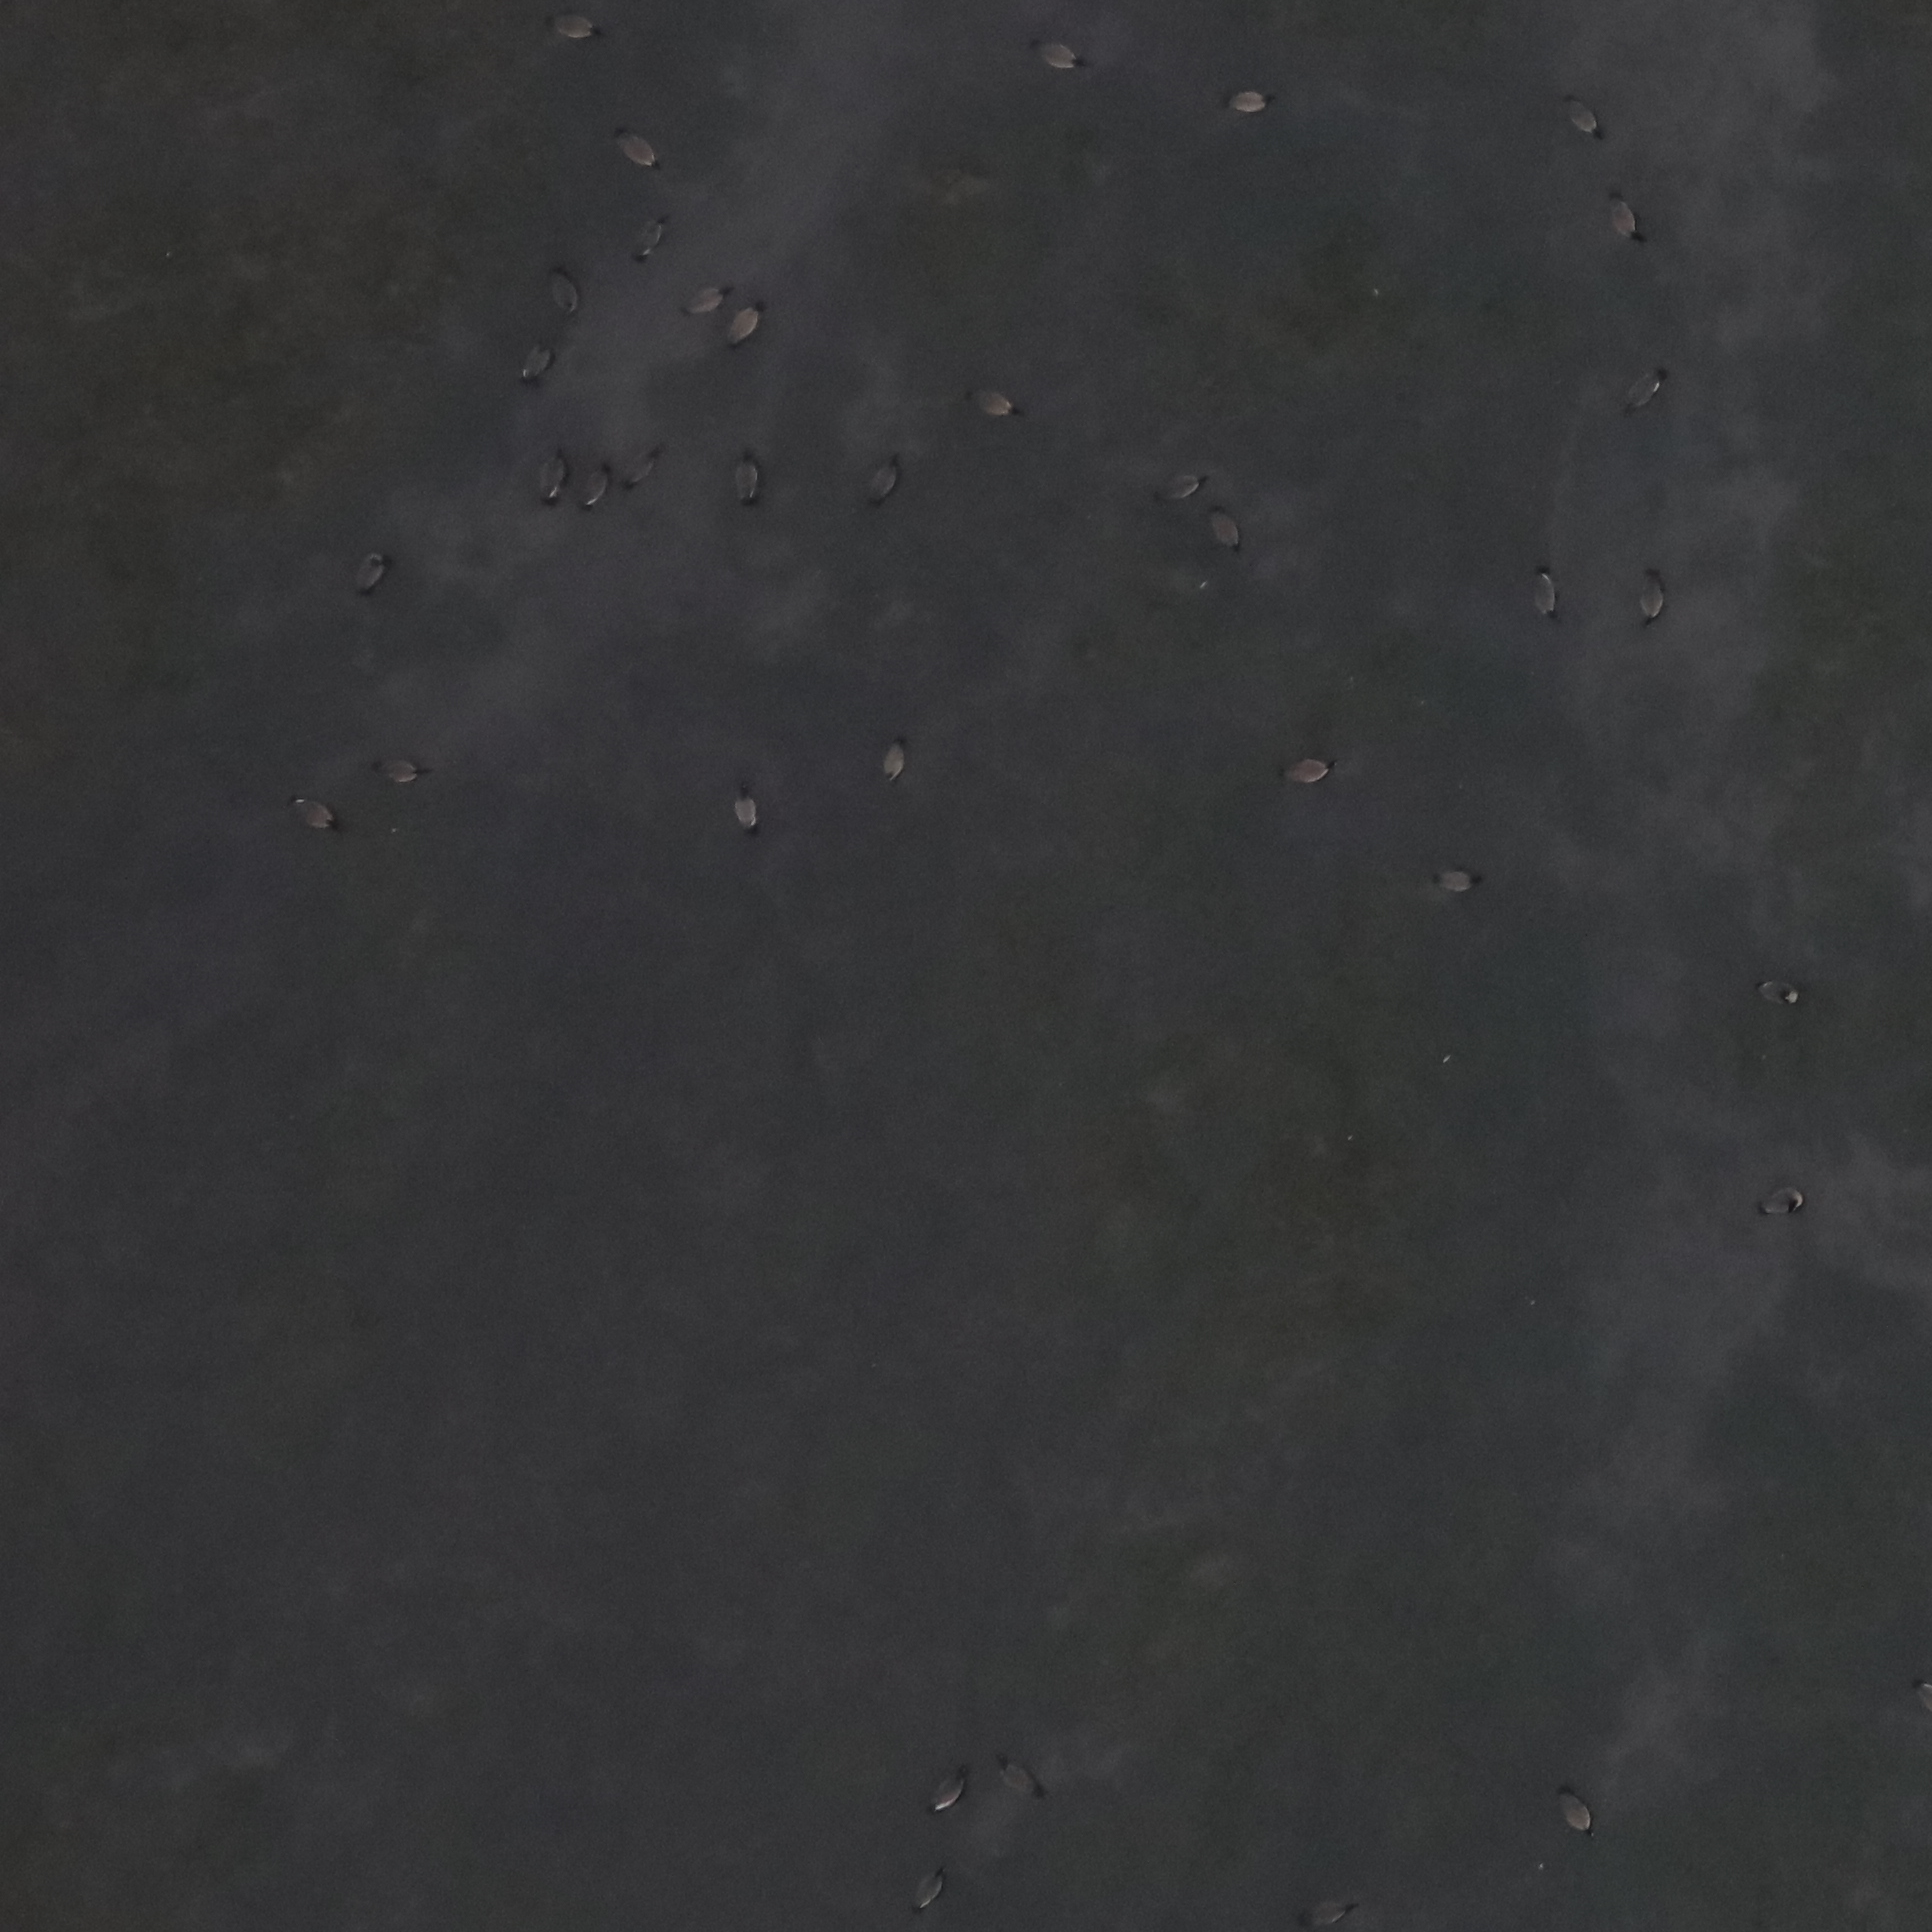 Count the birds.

36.